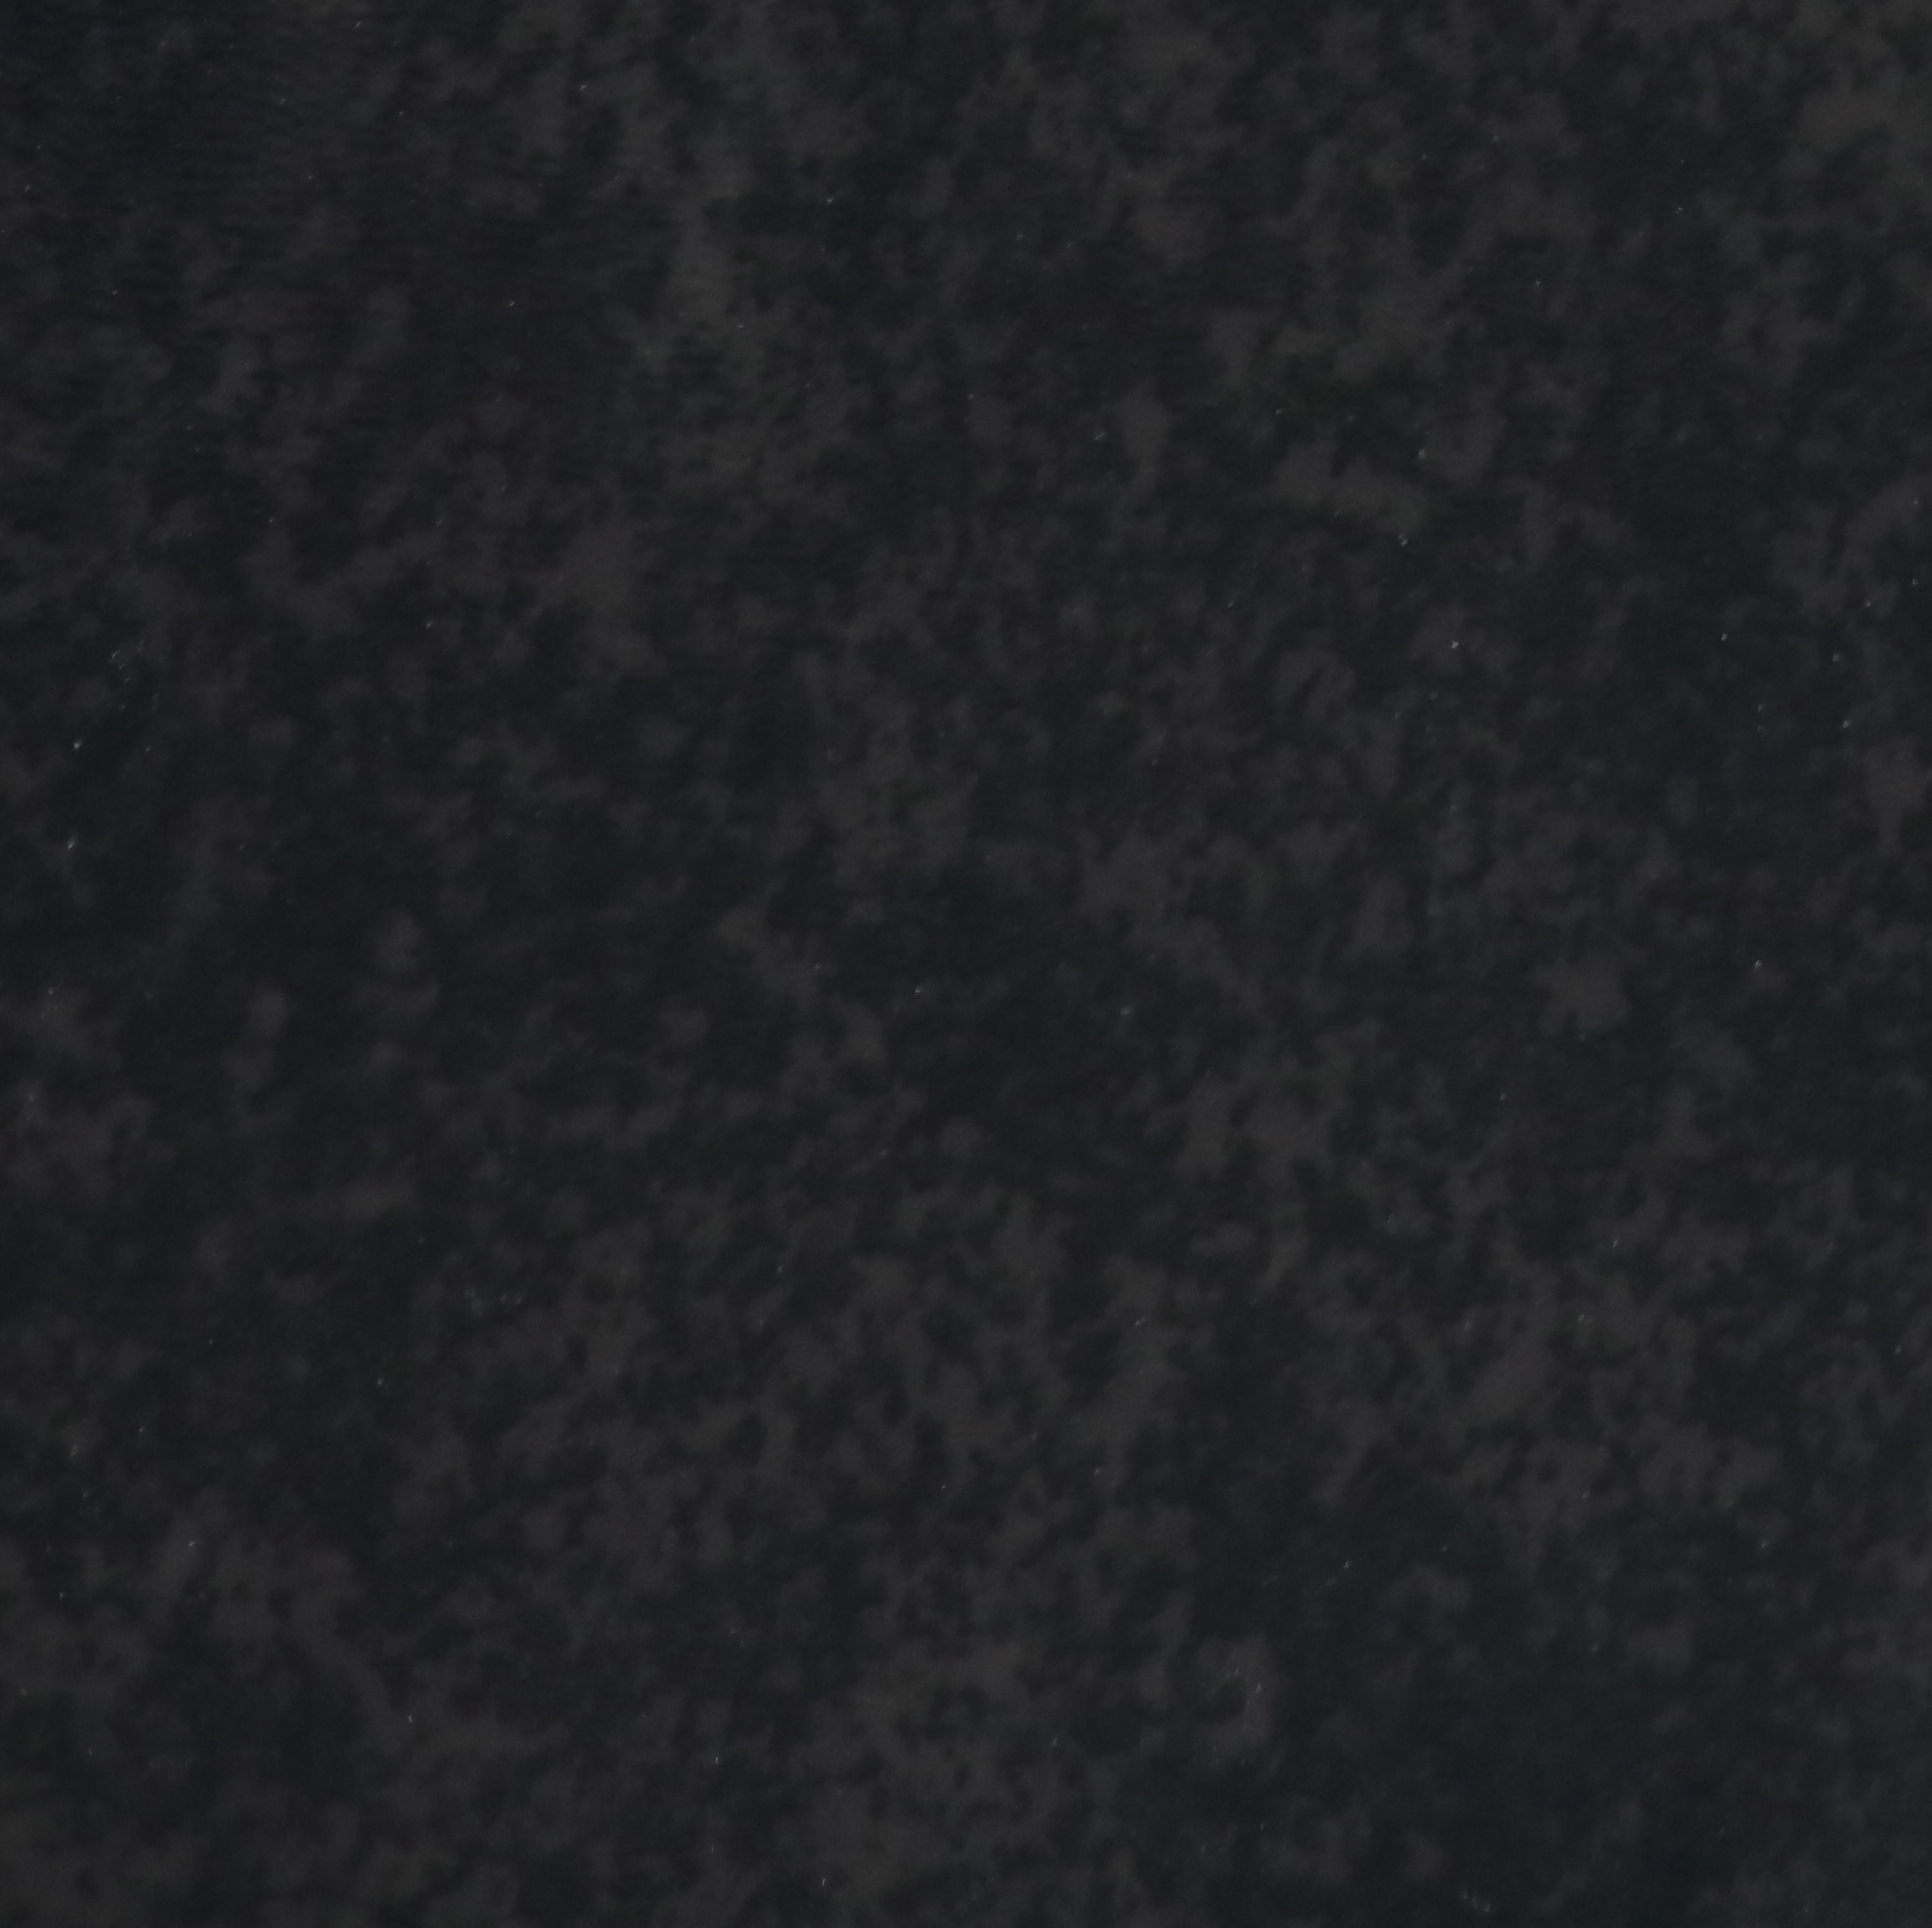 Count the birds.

0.